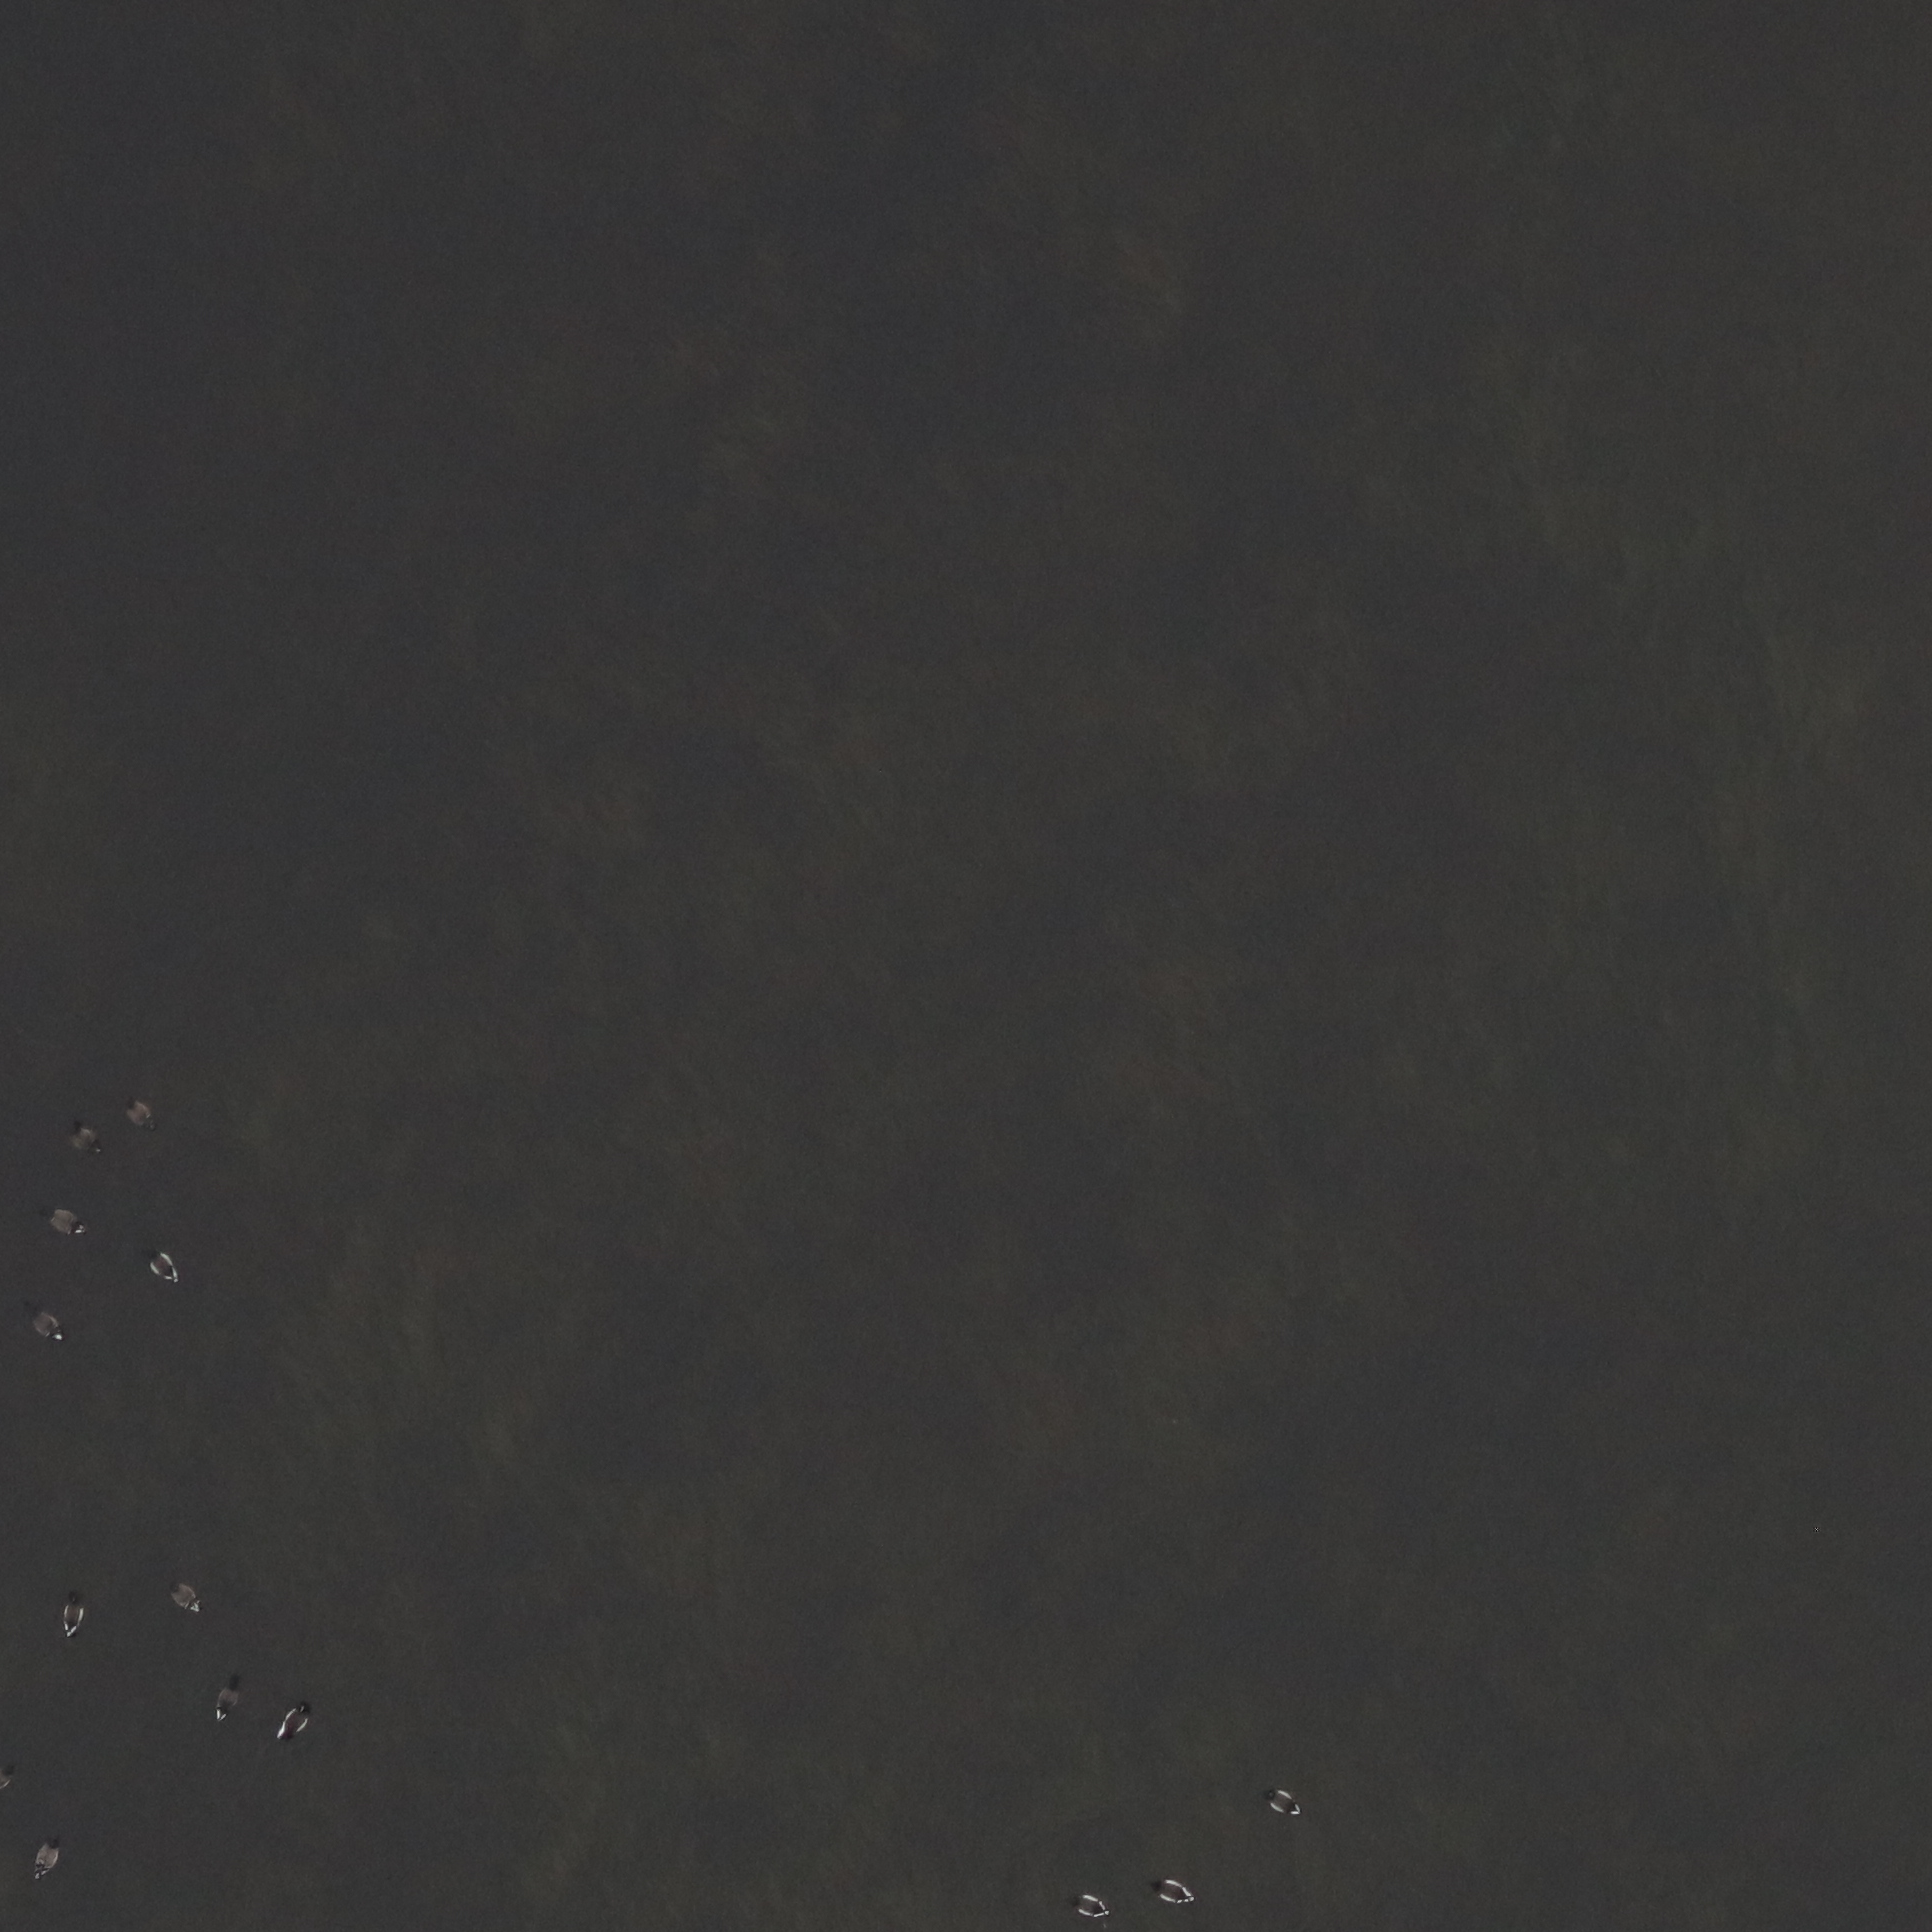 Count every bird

13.